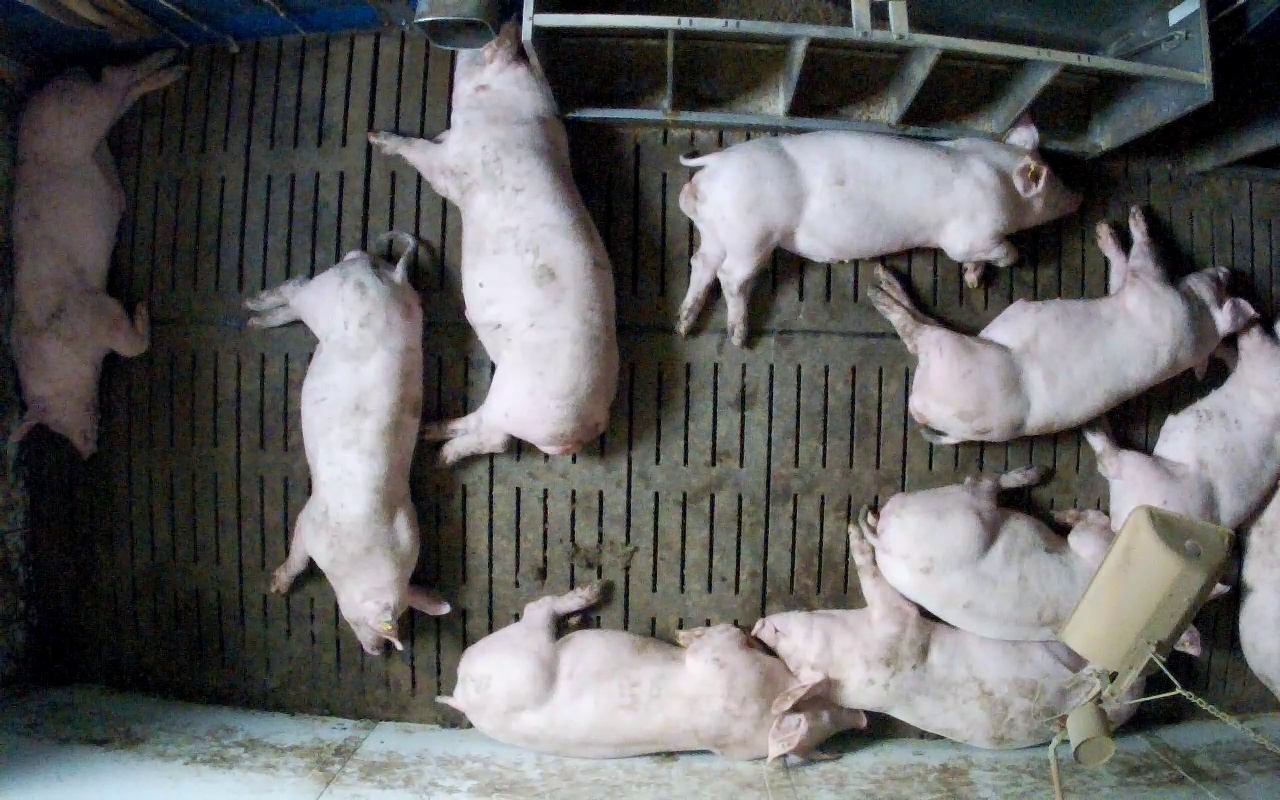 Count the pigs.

10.